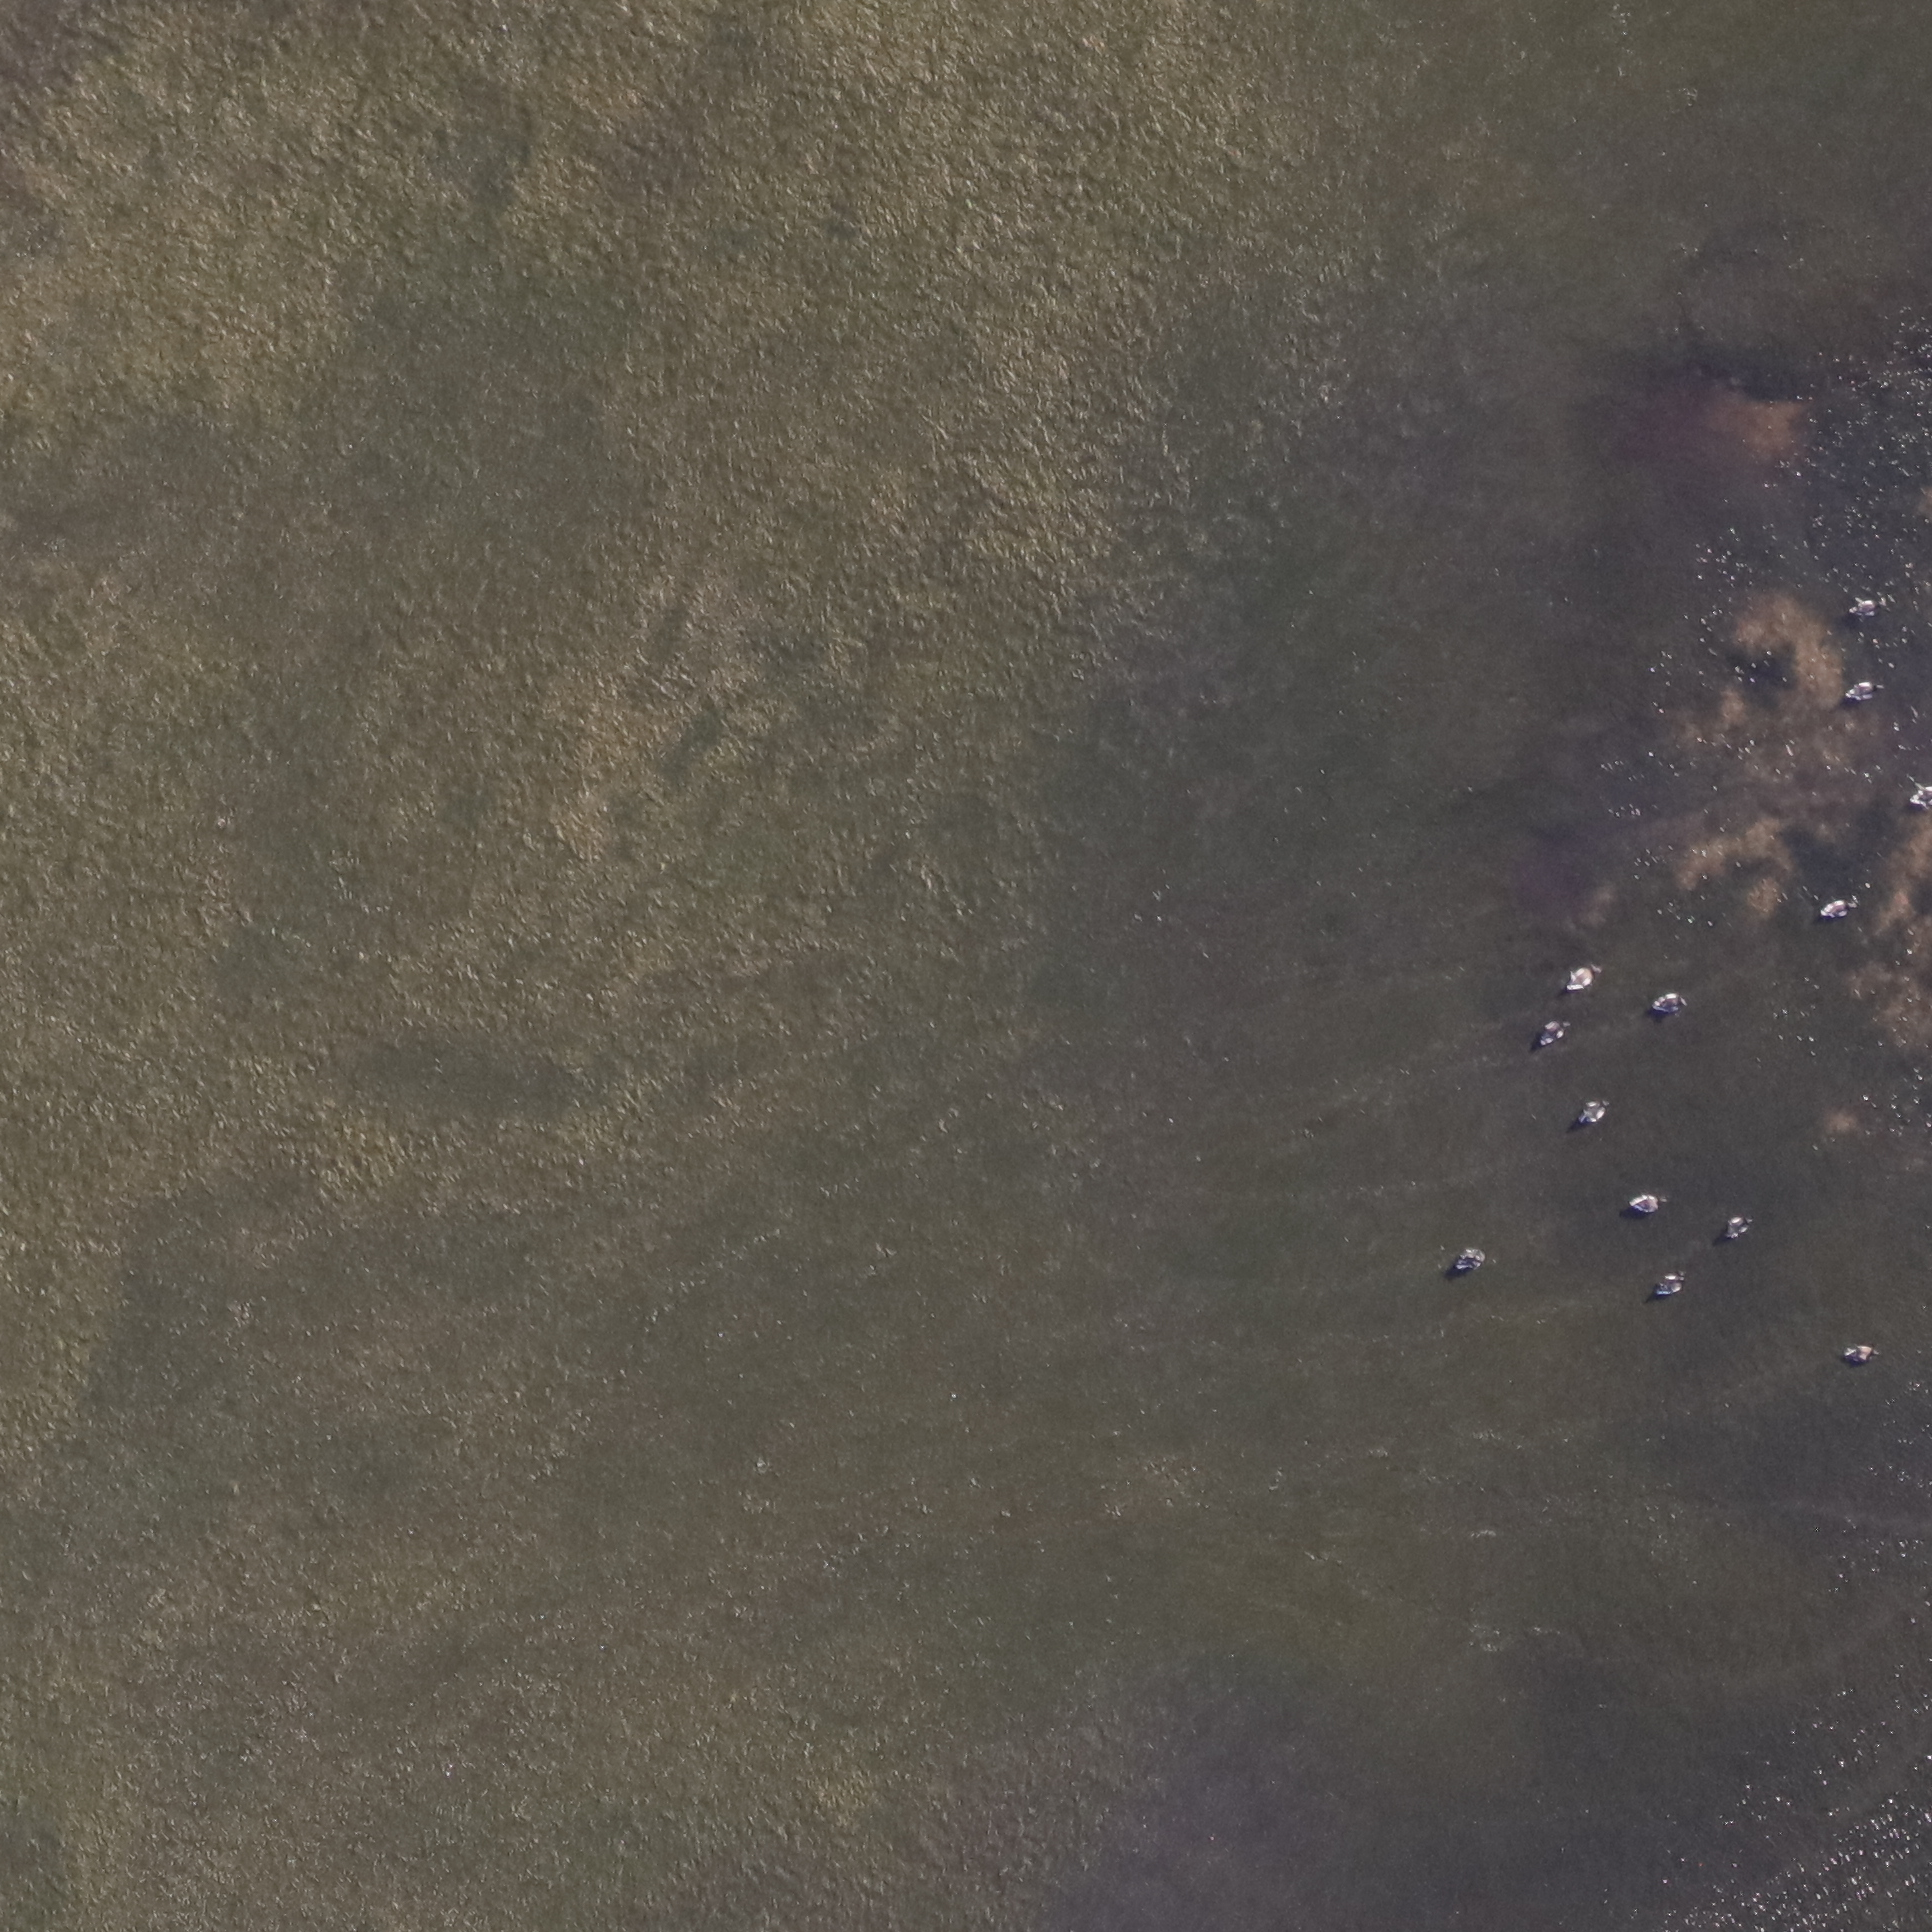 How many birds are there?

13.